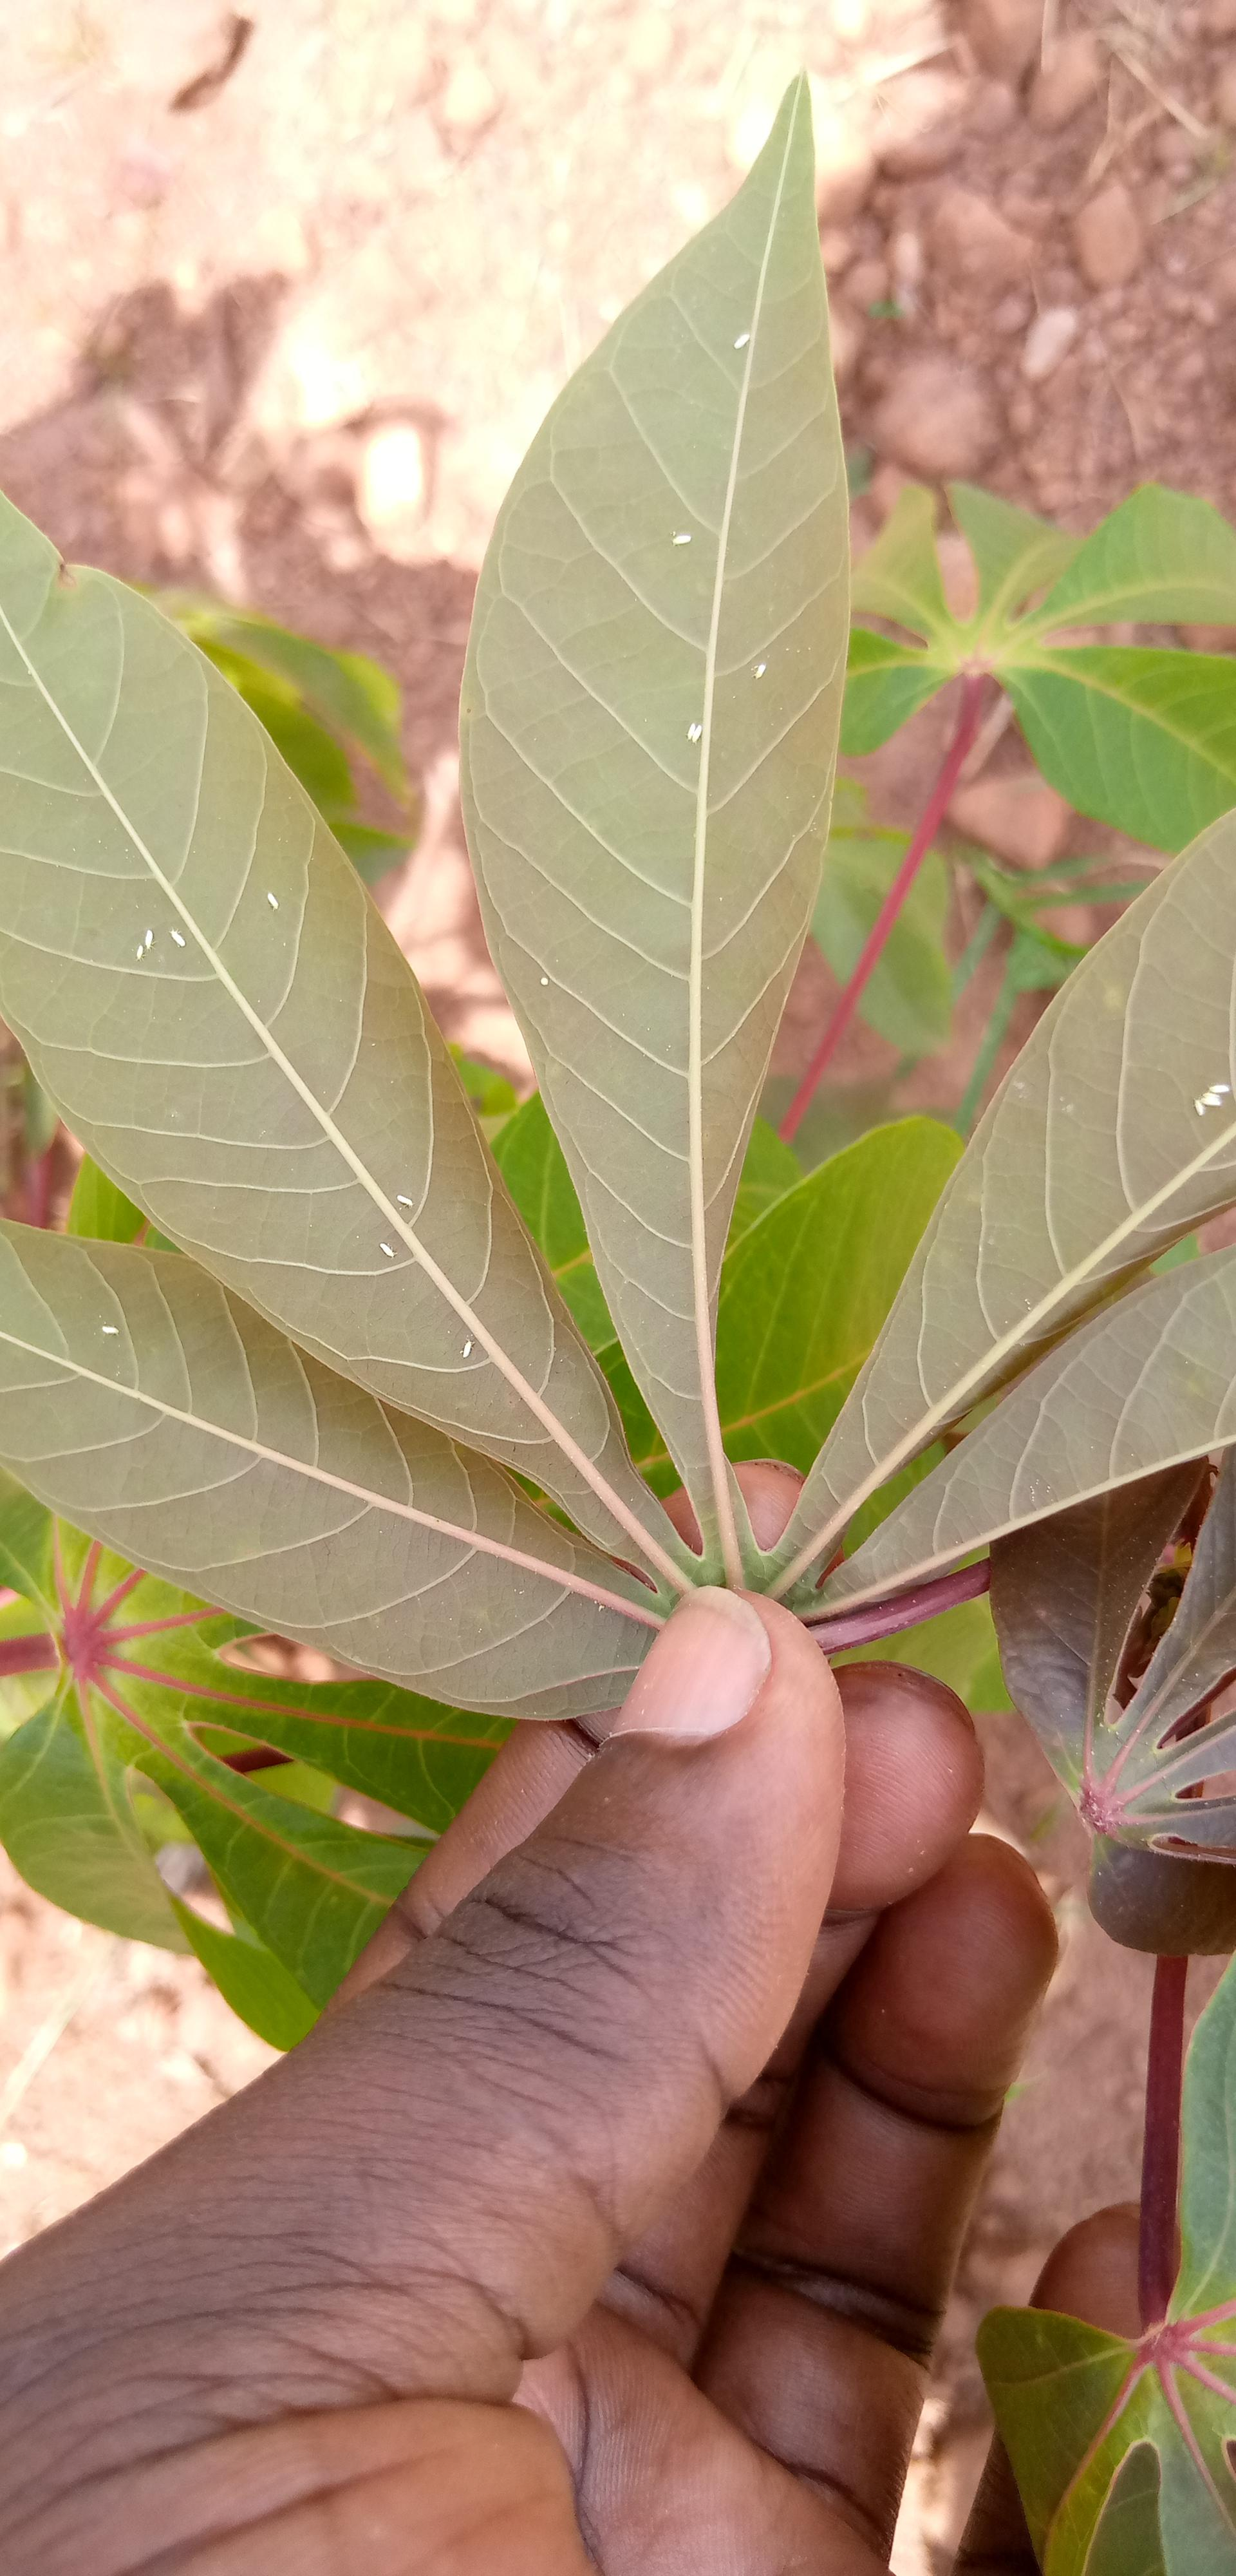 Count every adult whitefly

17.